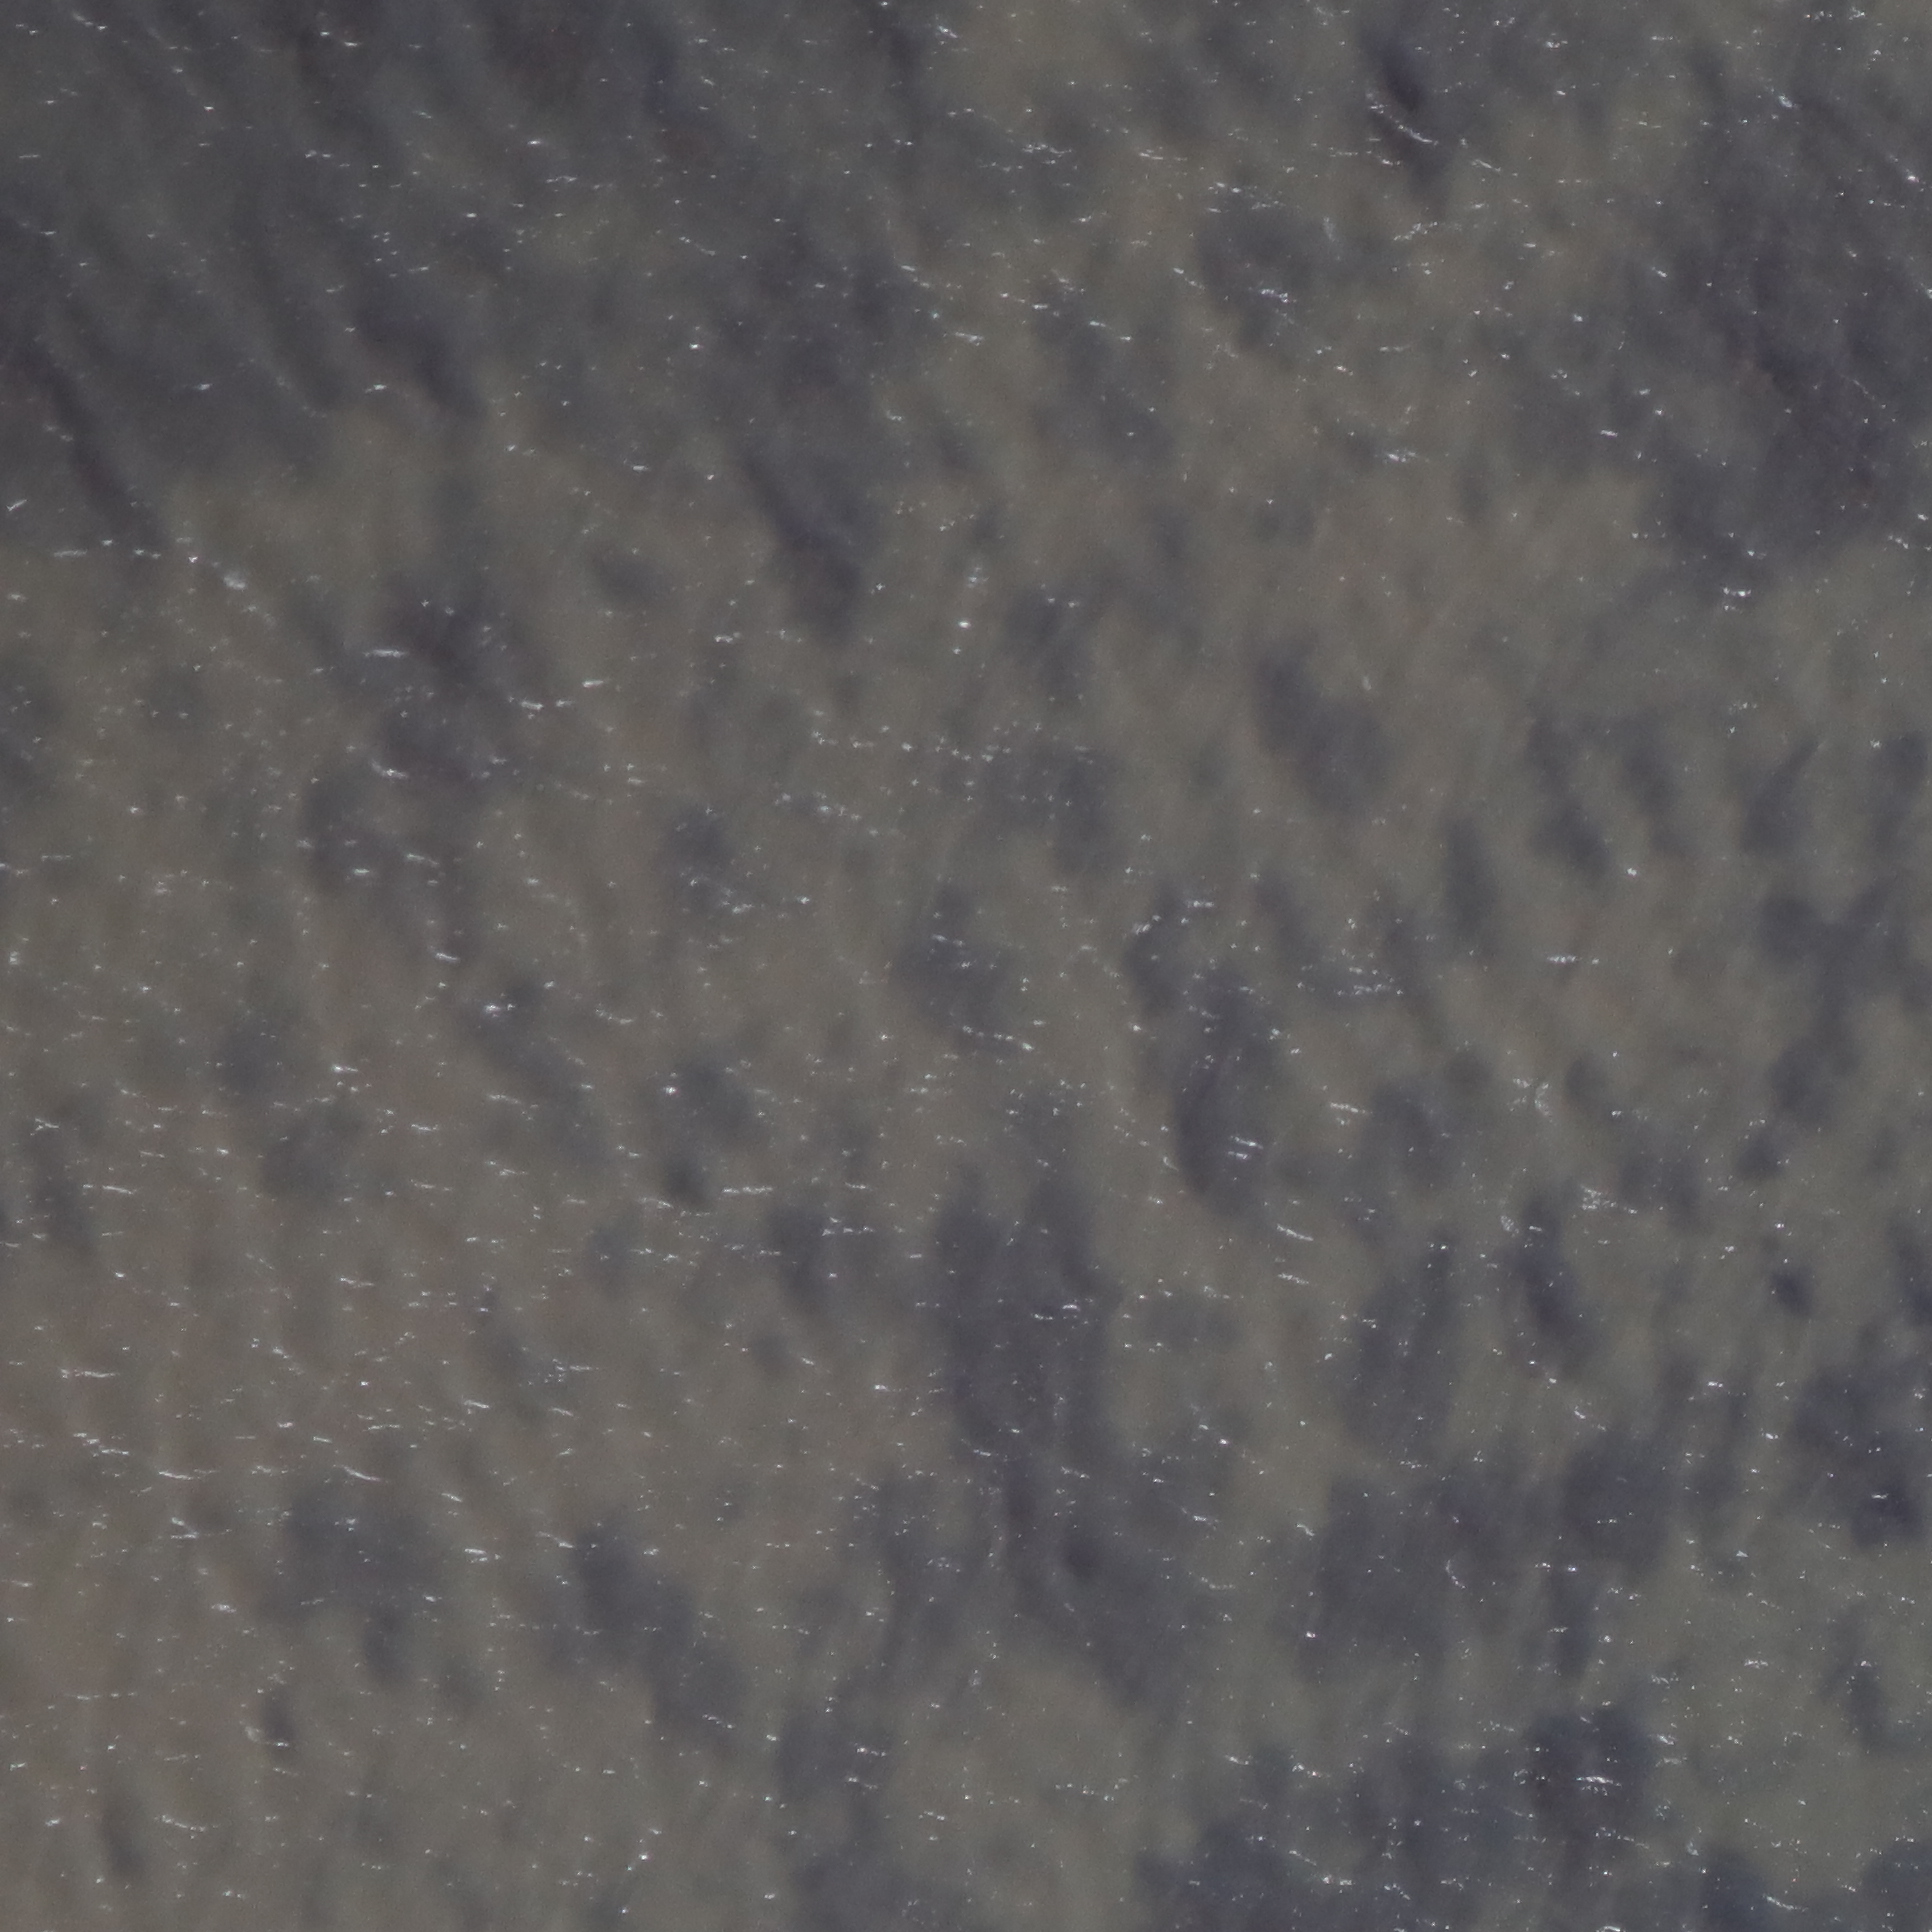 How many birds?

0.